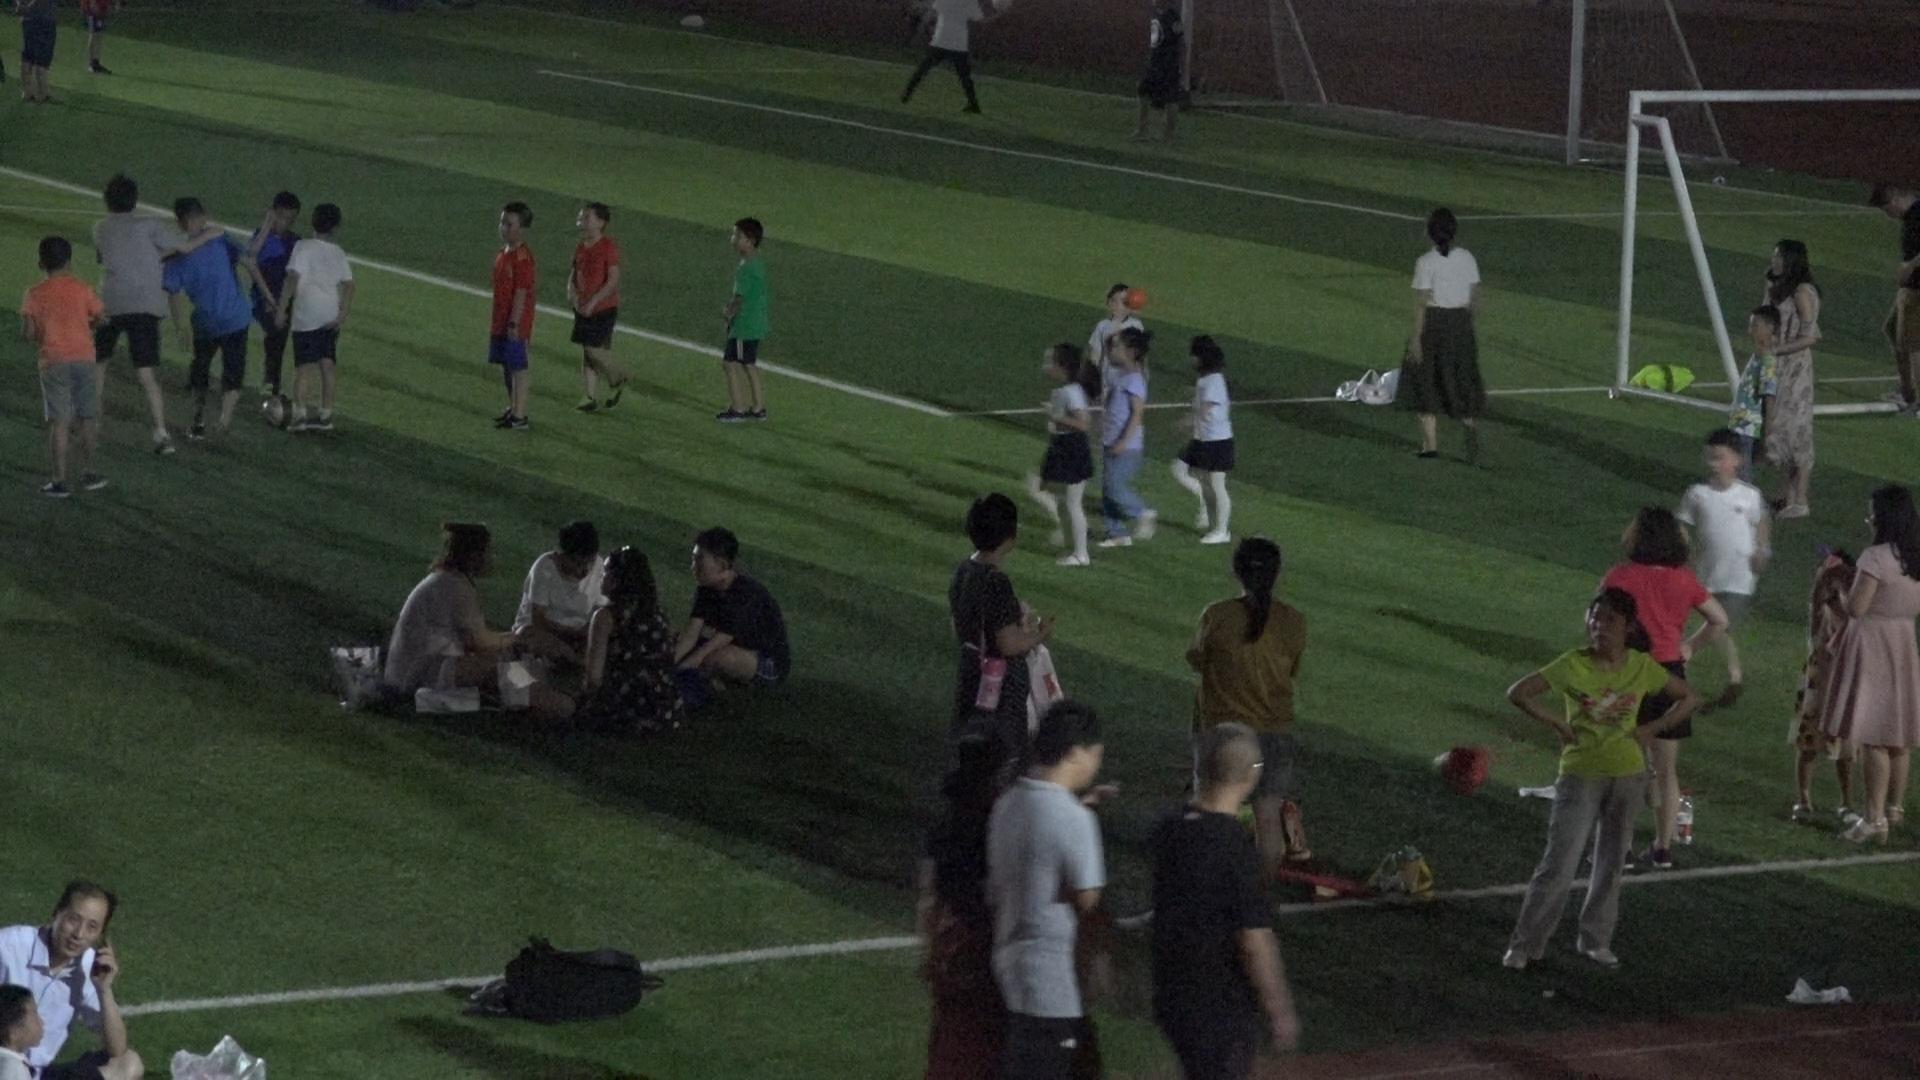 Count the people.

31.